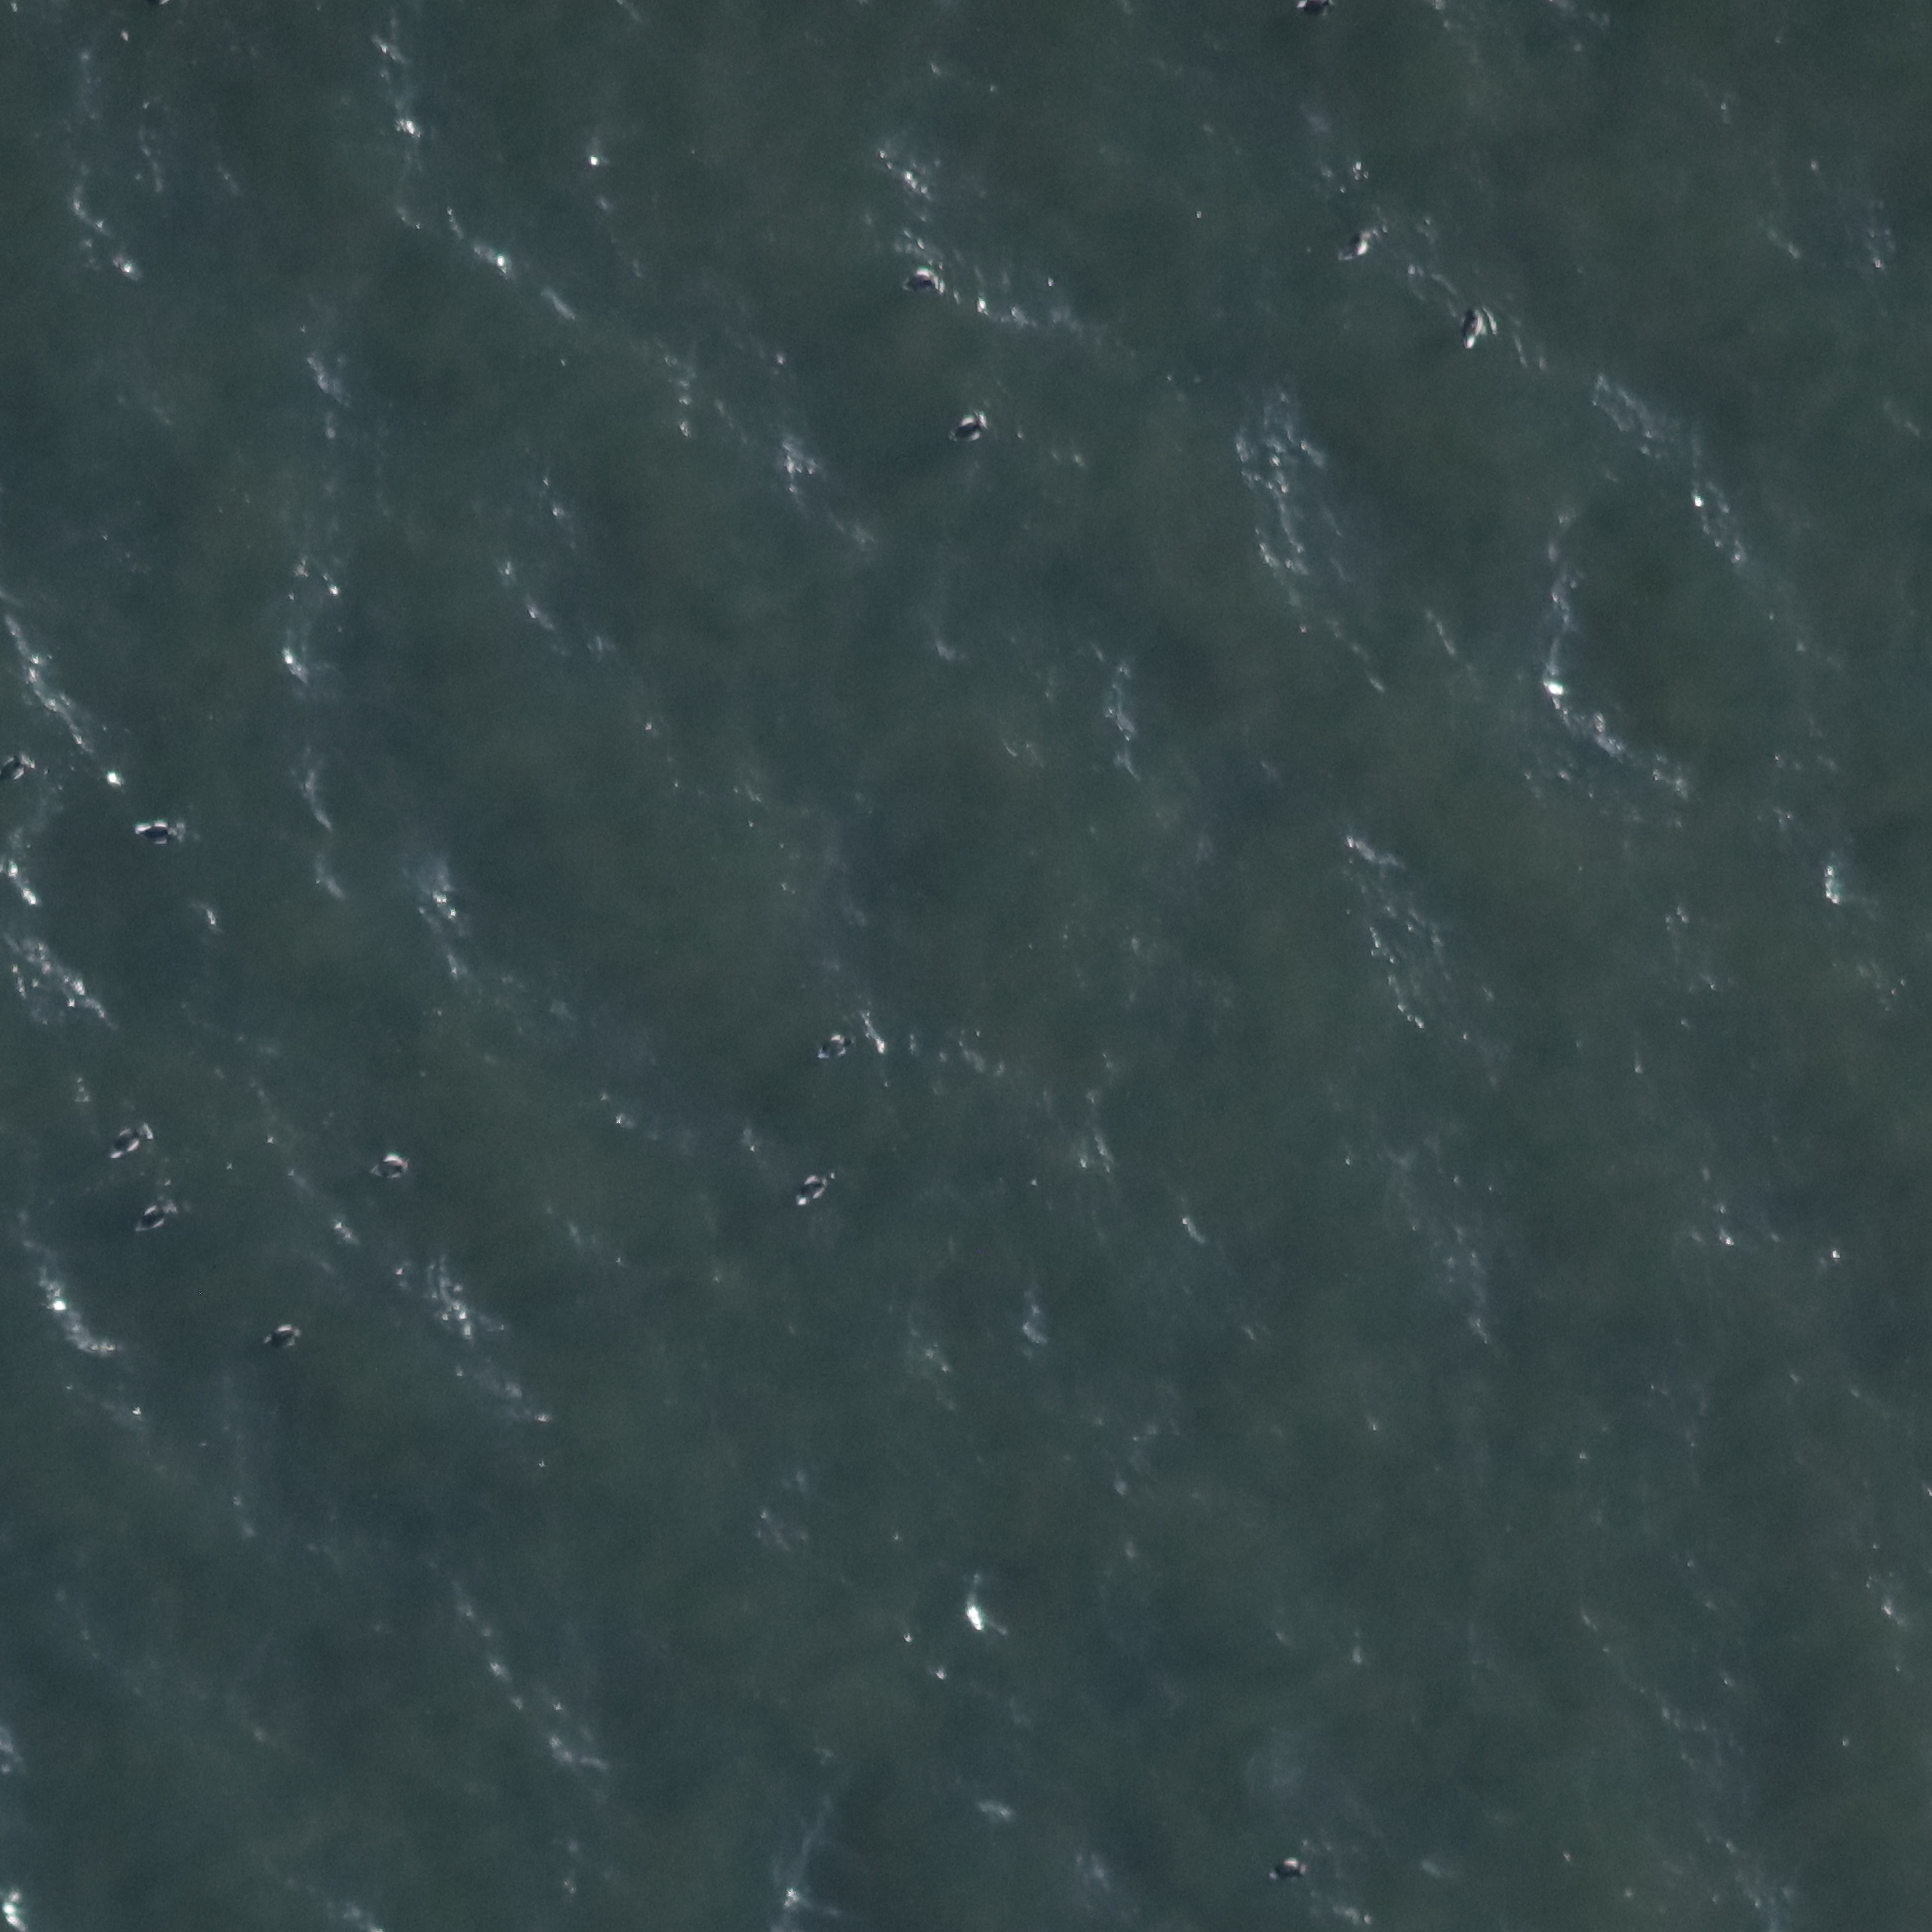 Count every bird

14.